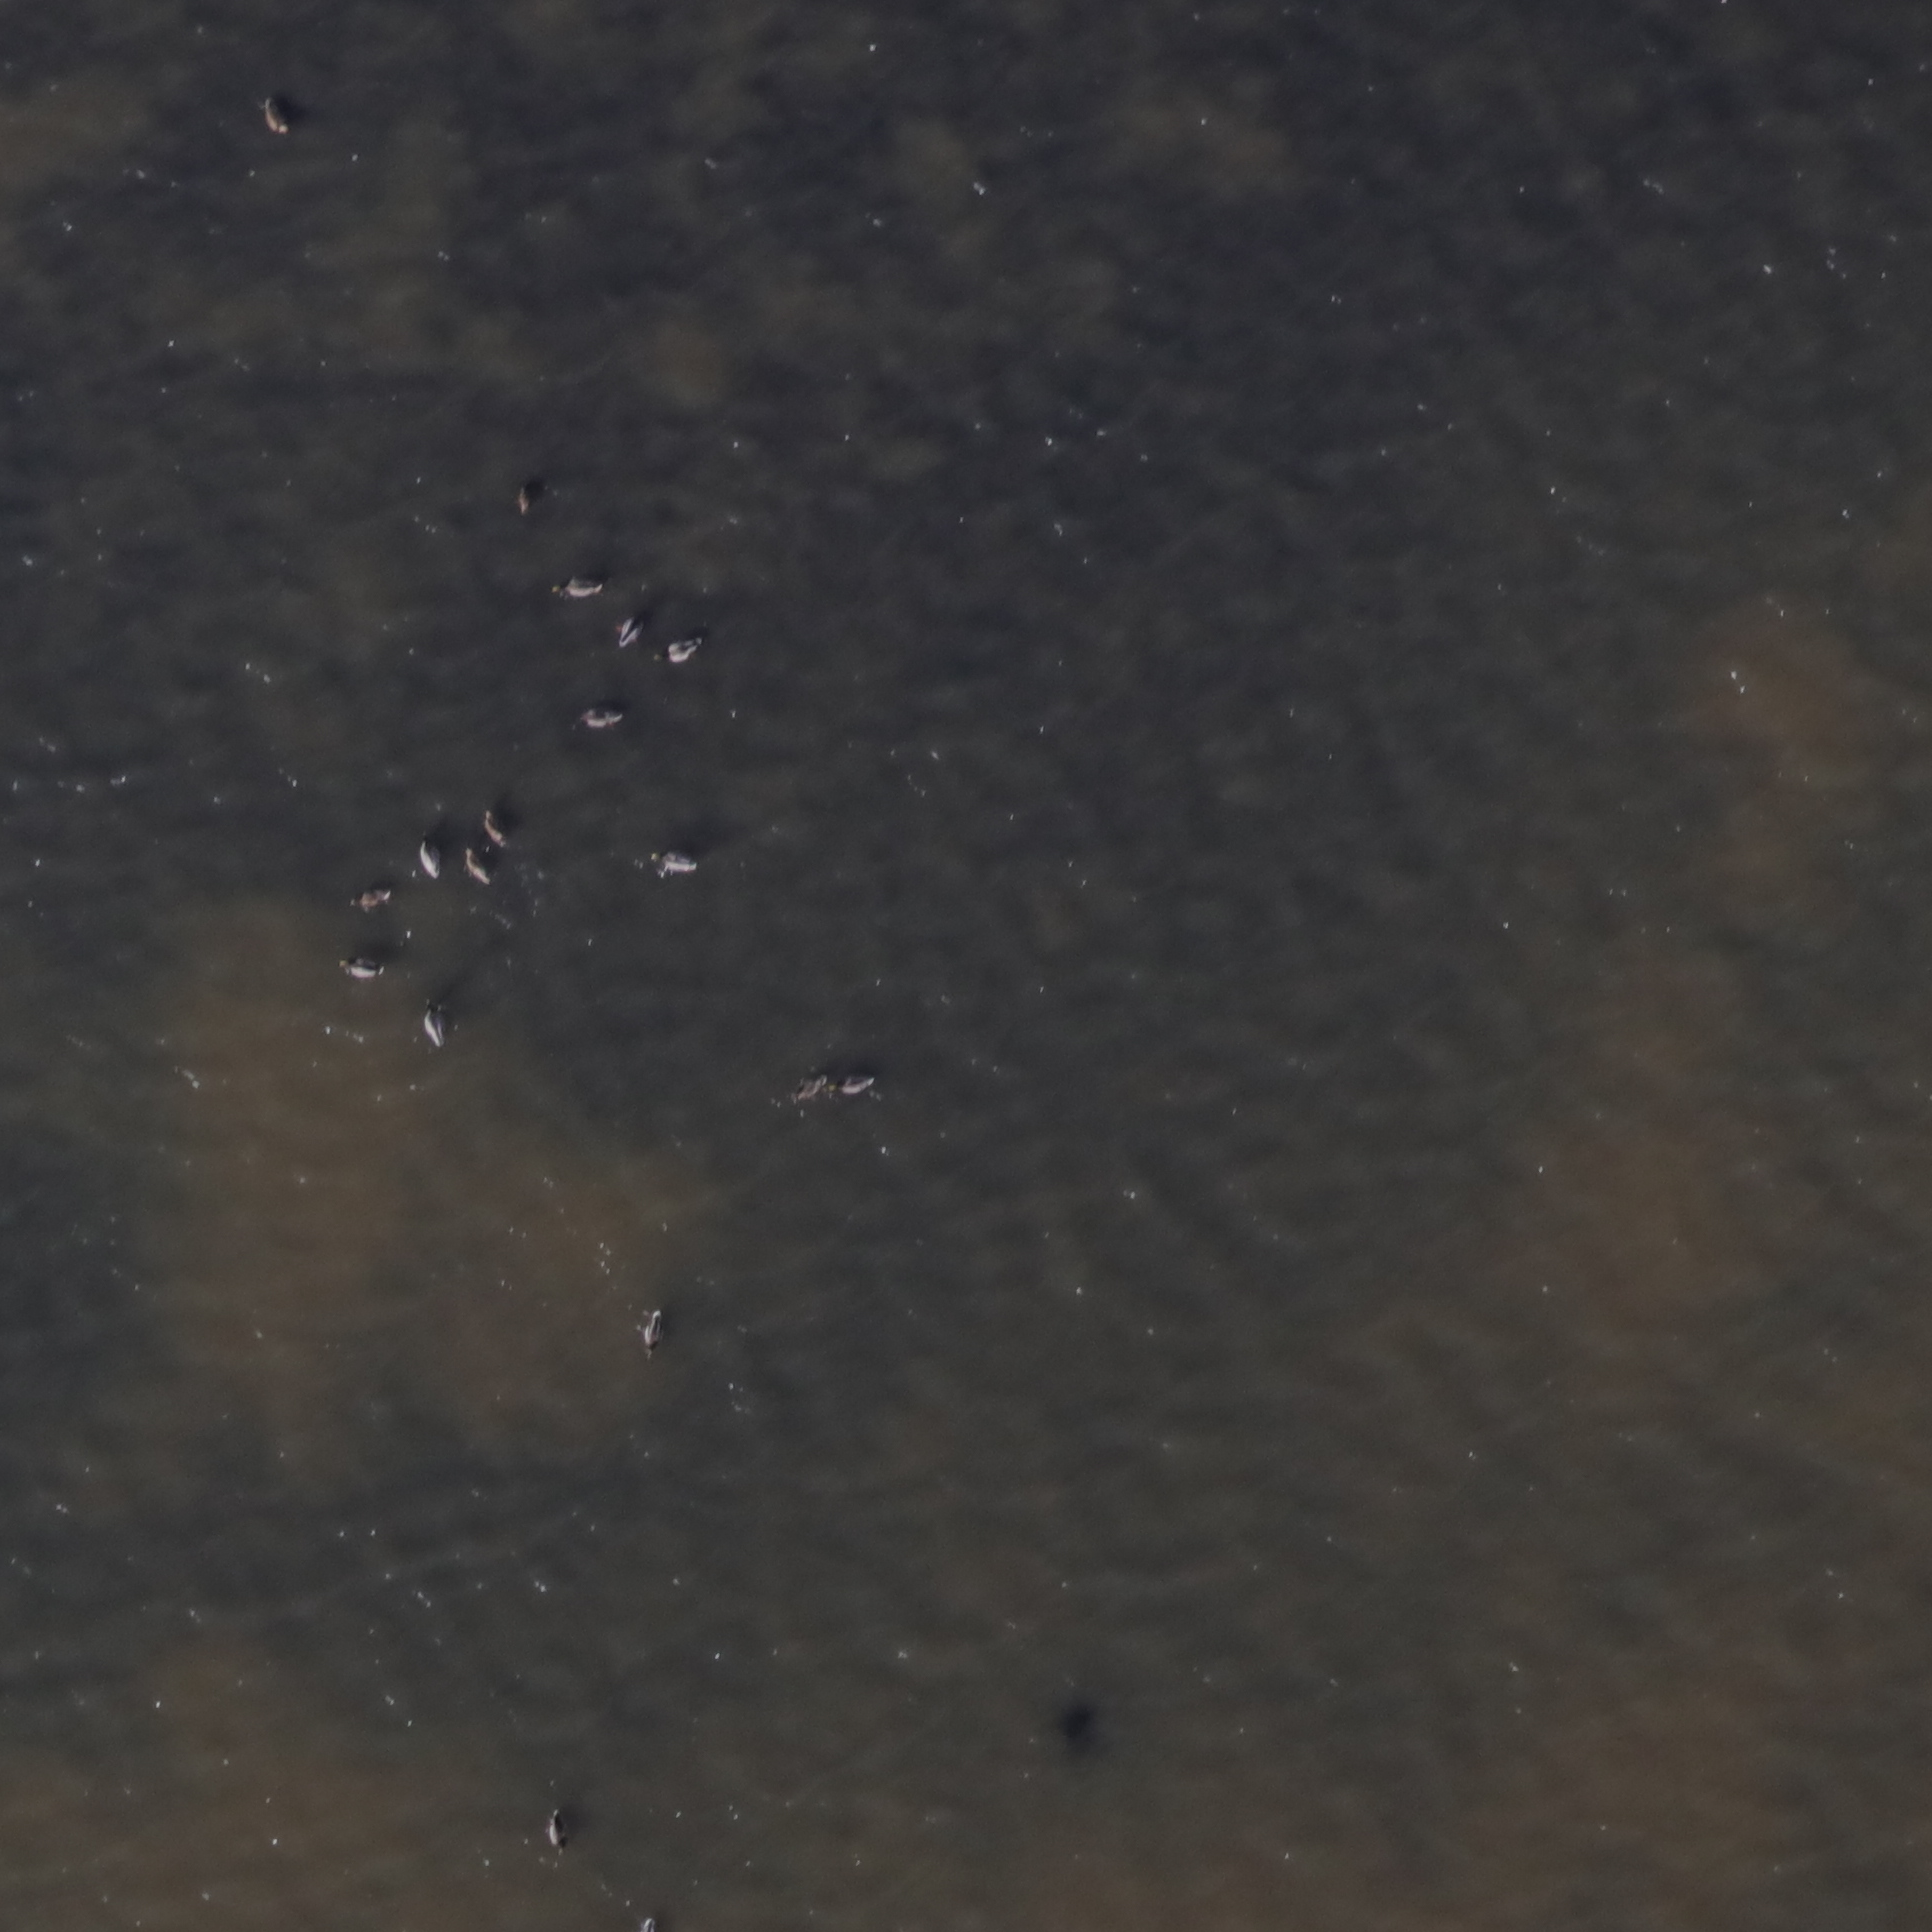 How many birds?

17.